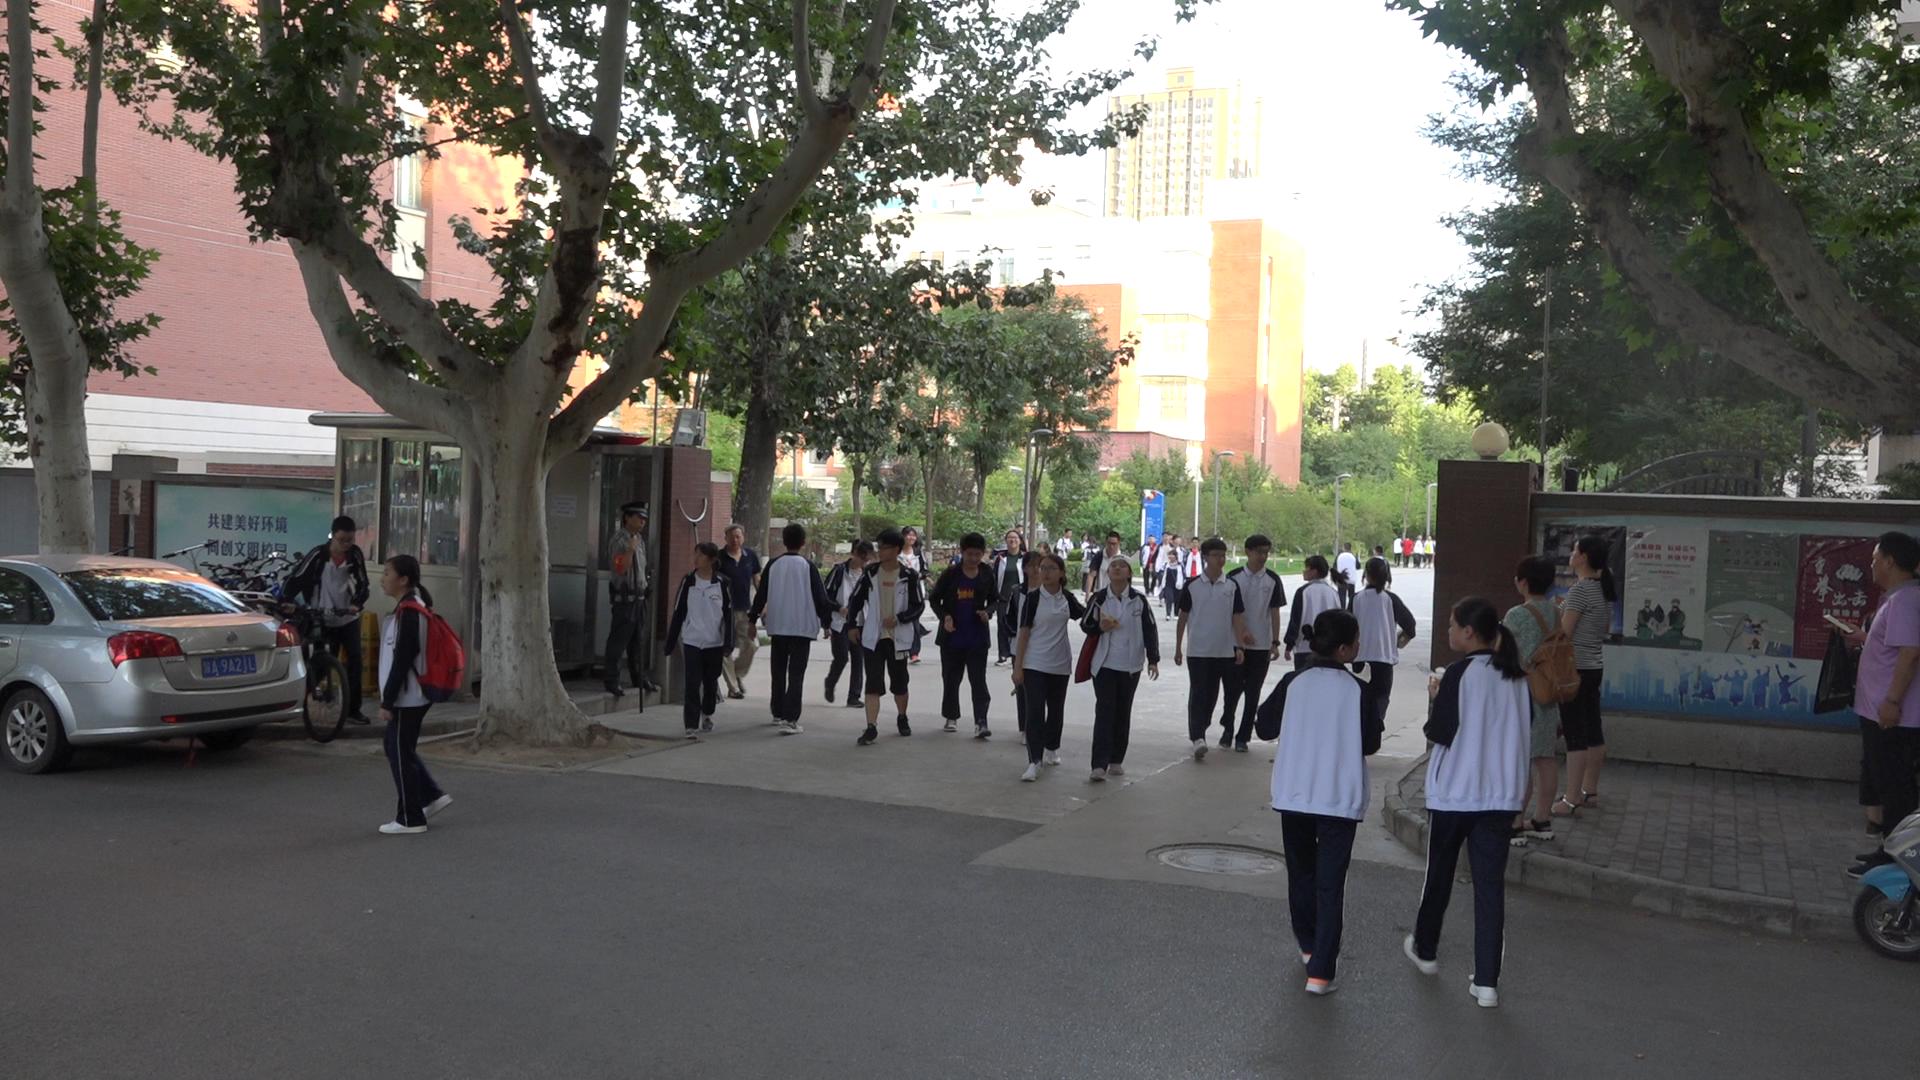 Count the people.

39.